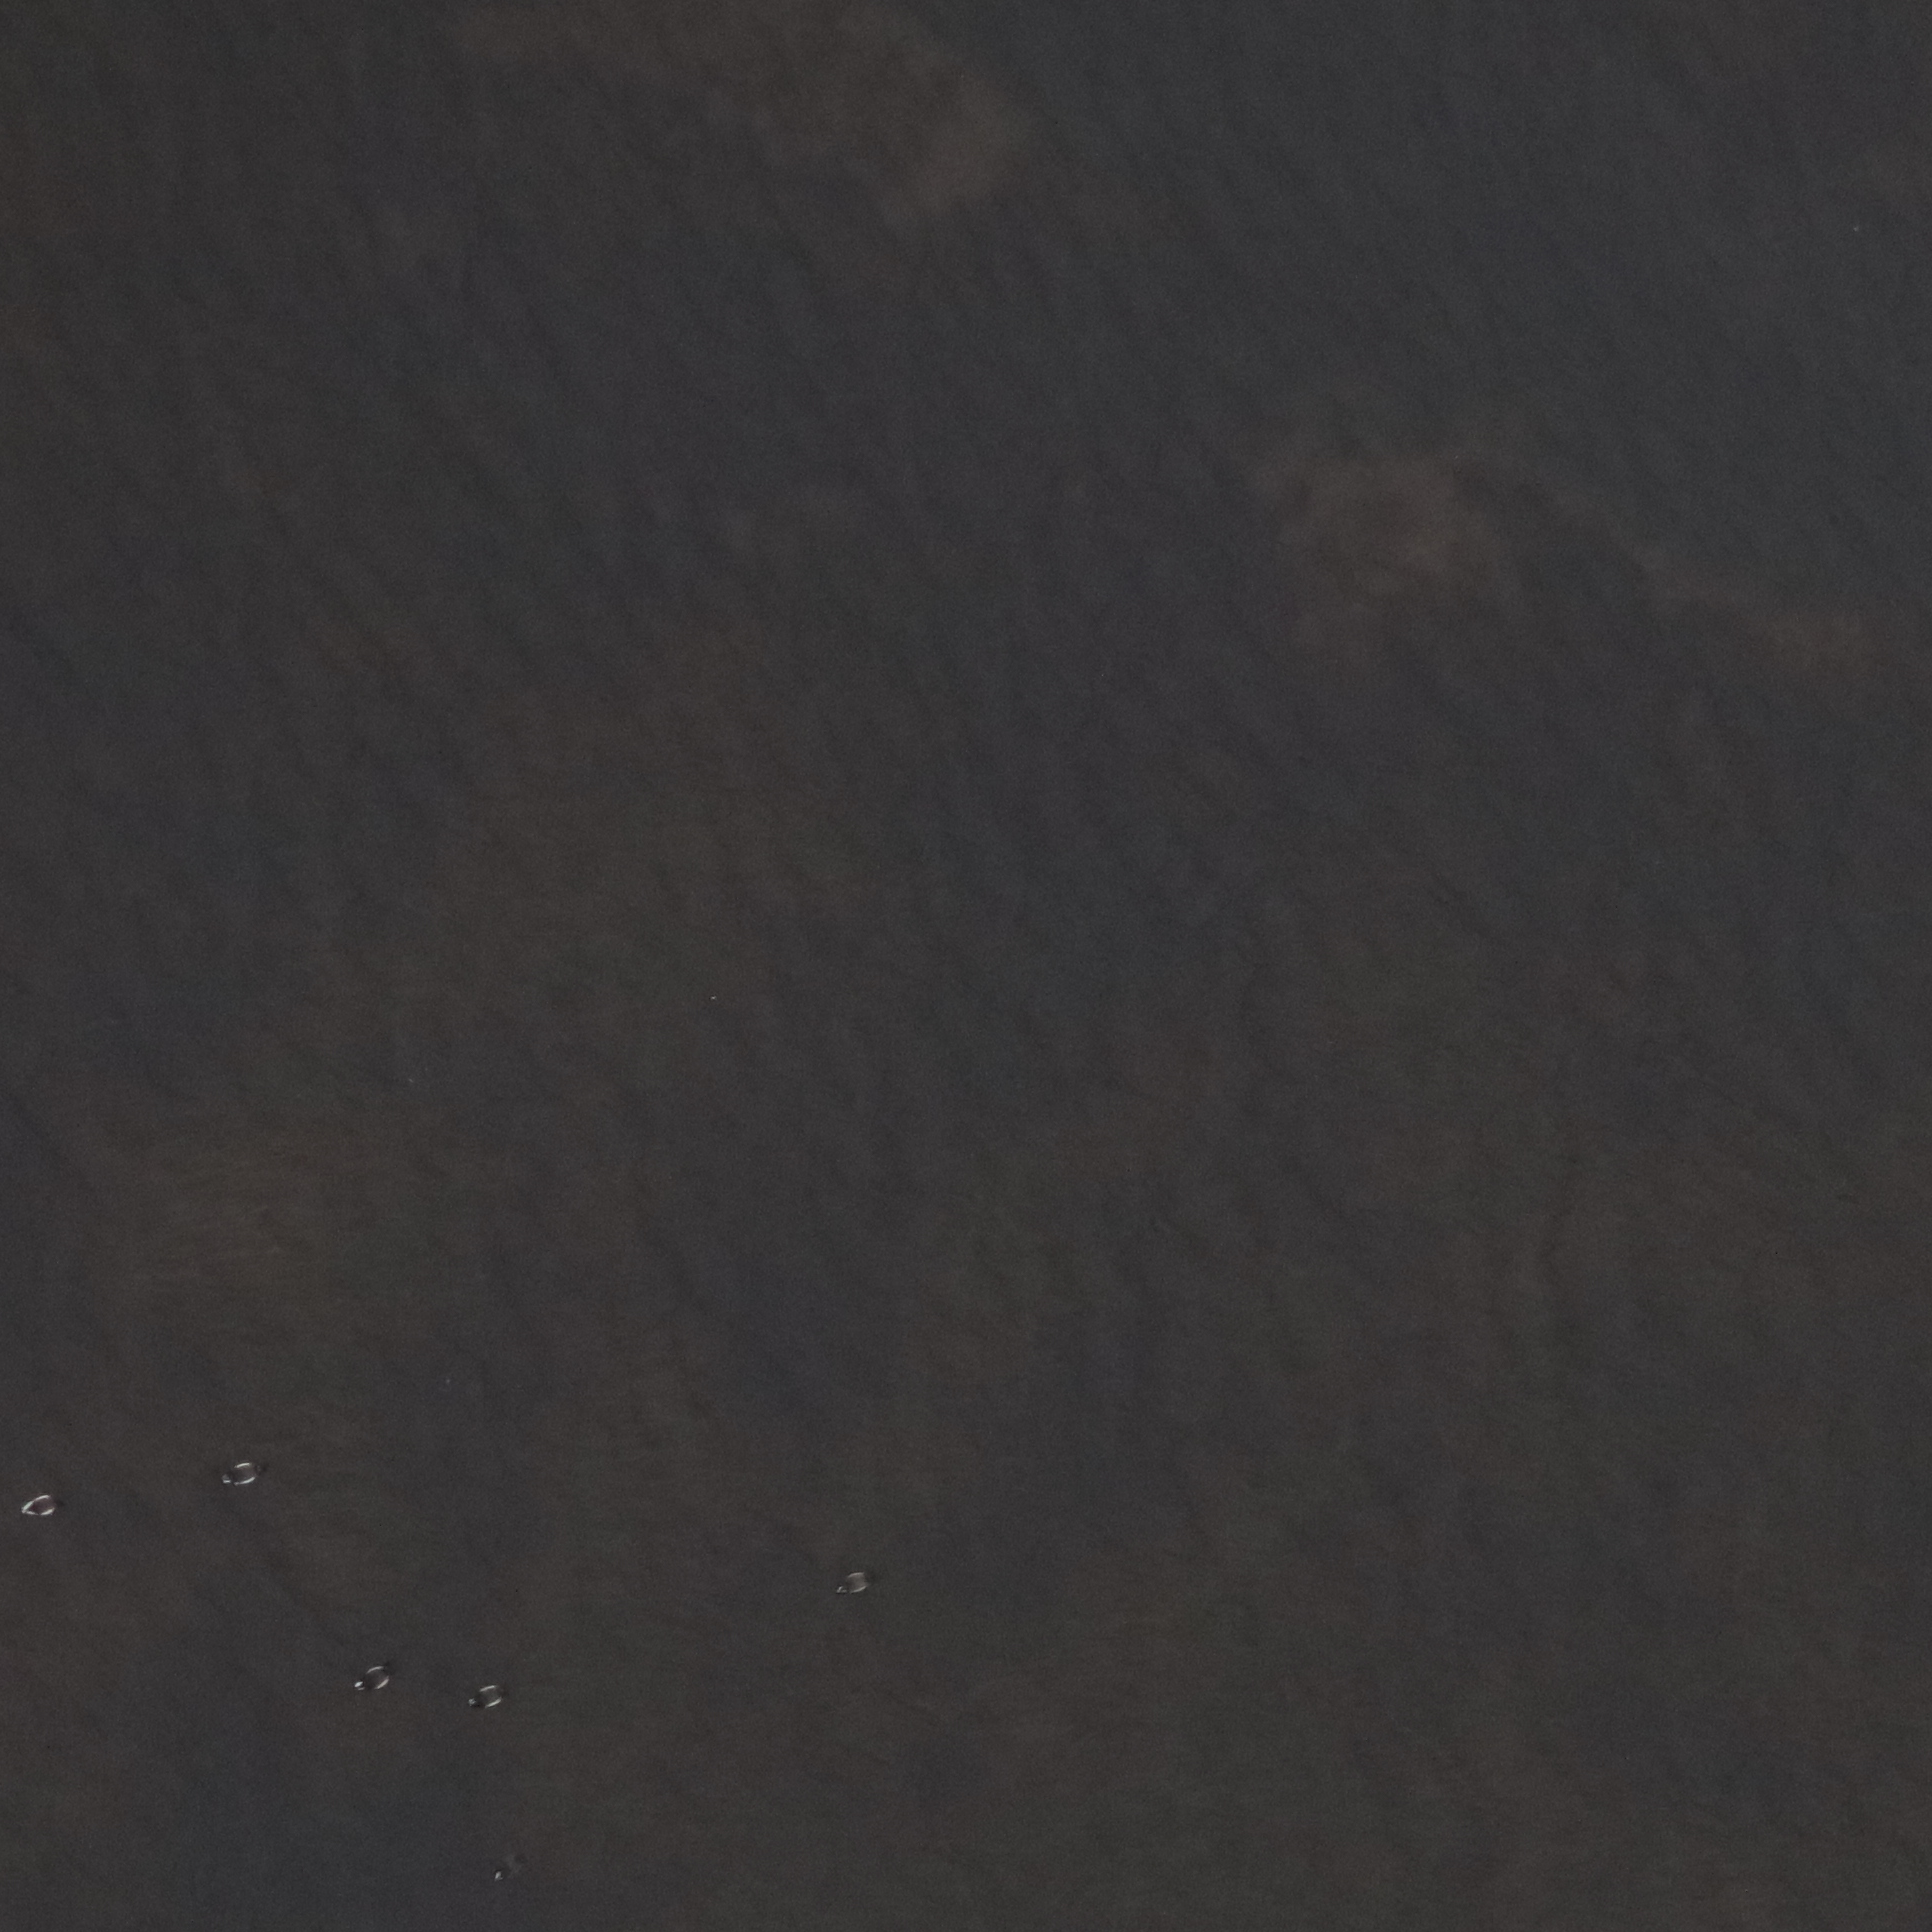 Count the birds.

6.